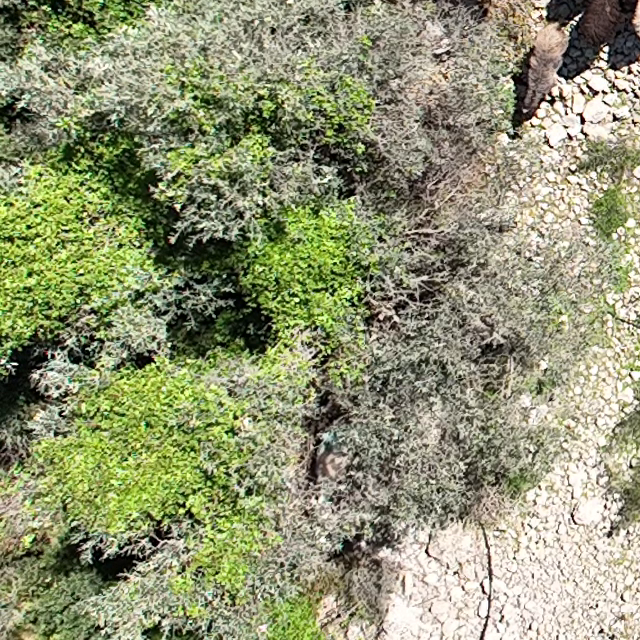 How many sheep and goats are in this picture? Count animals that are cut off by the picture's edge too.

4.